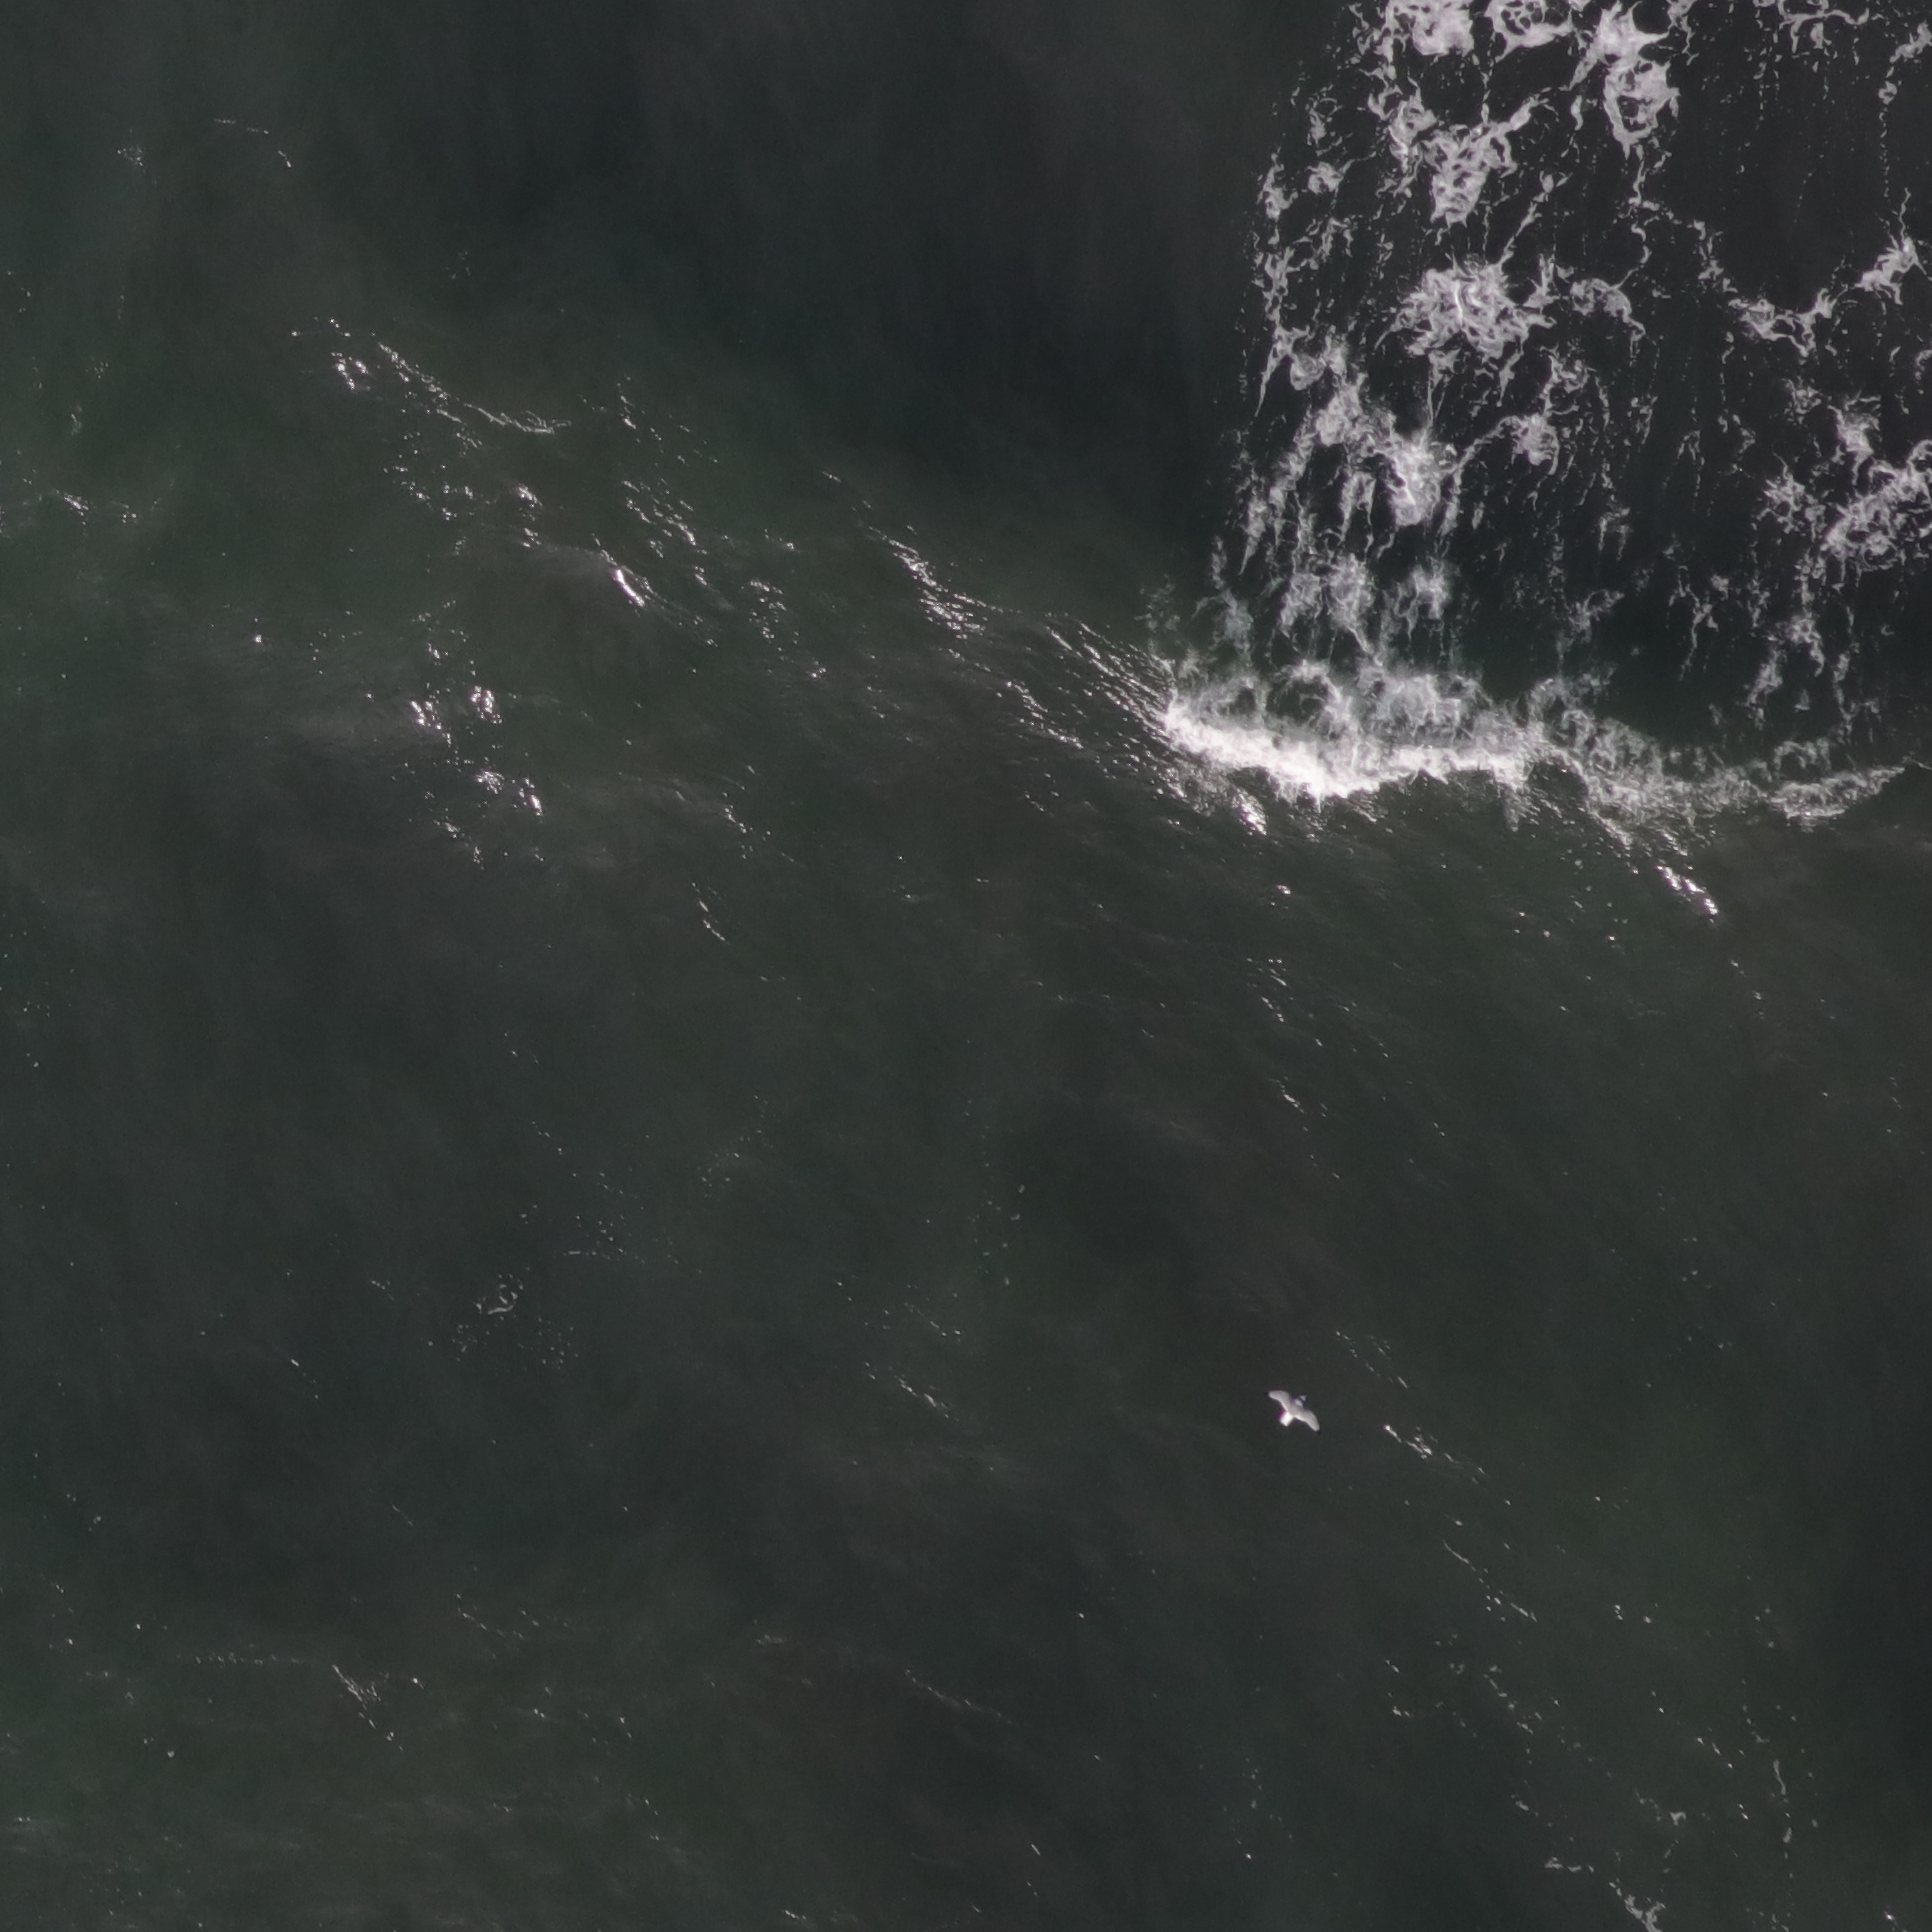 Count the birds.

1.